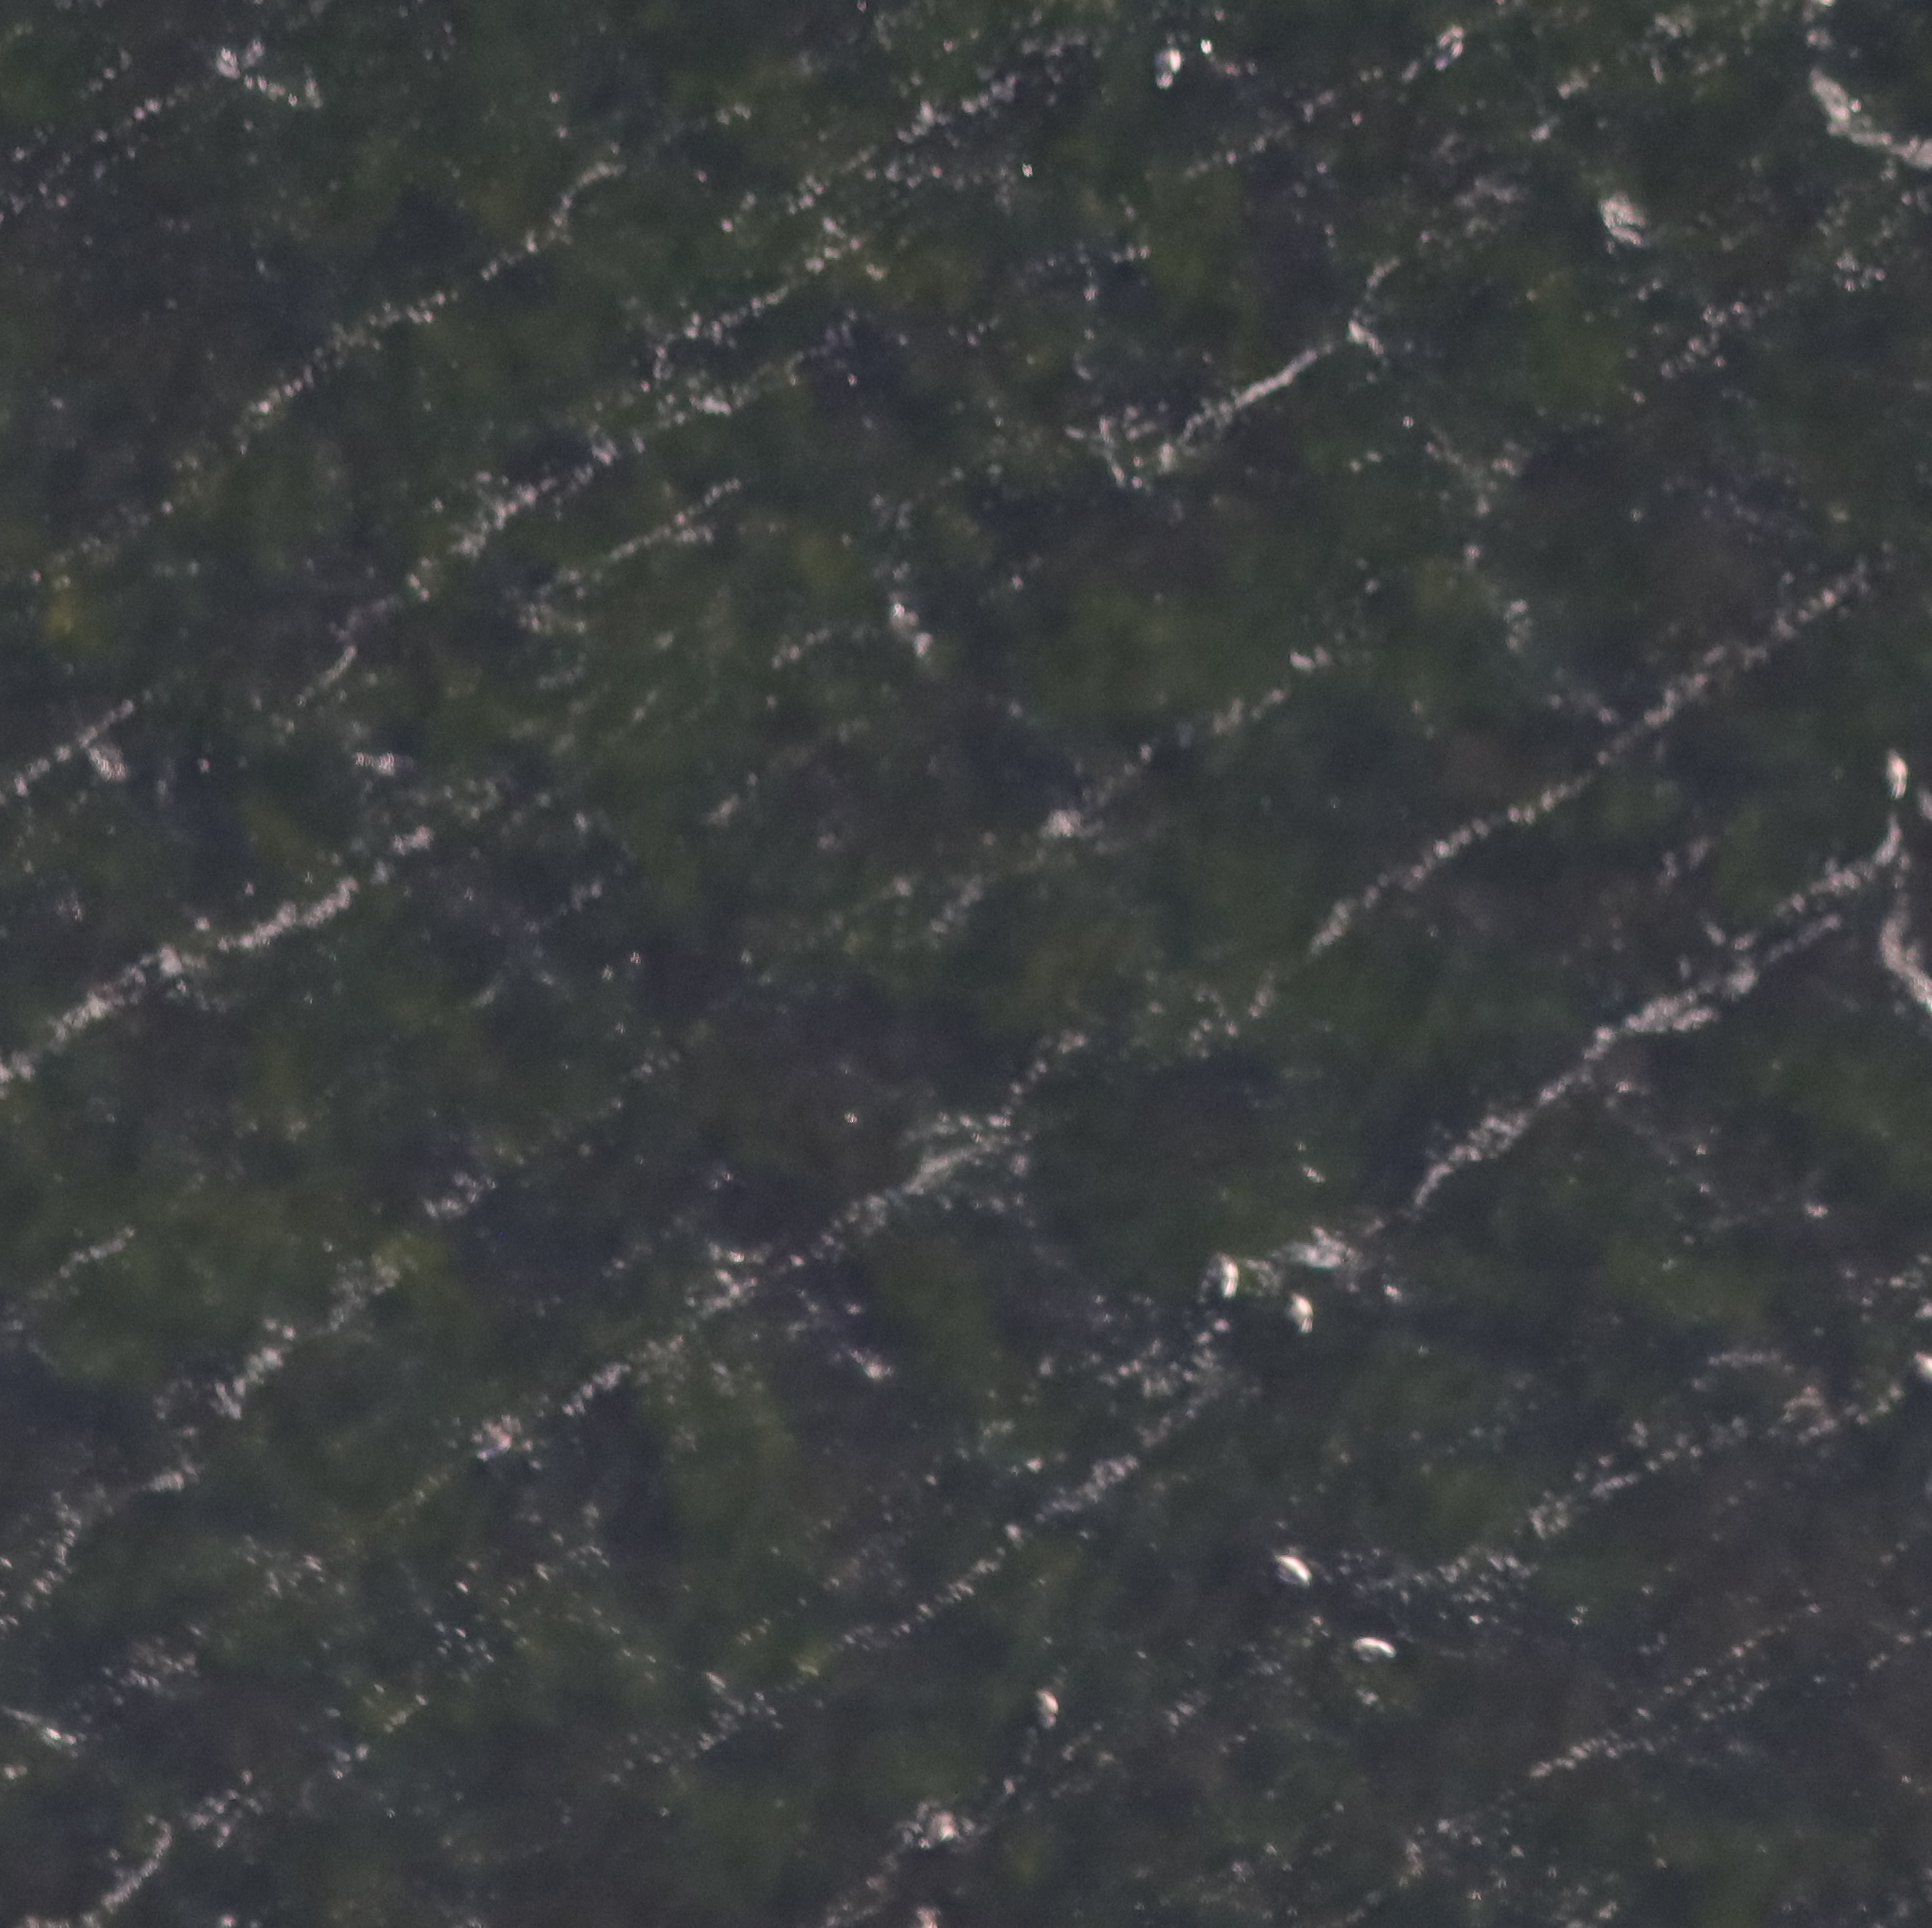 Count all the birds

11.